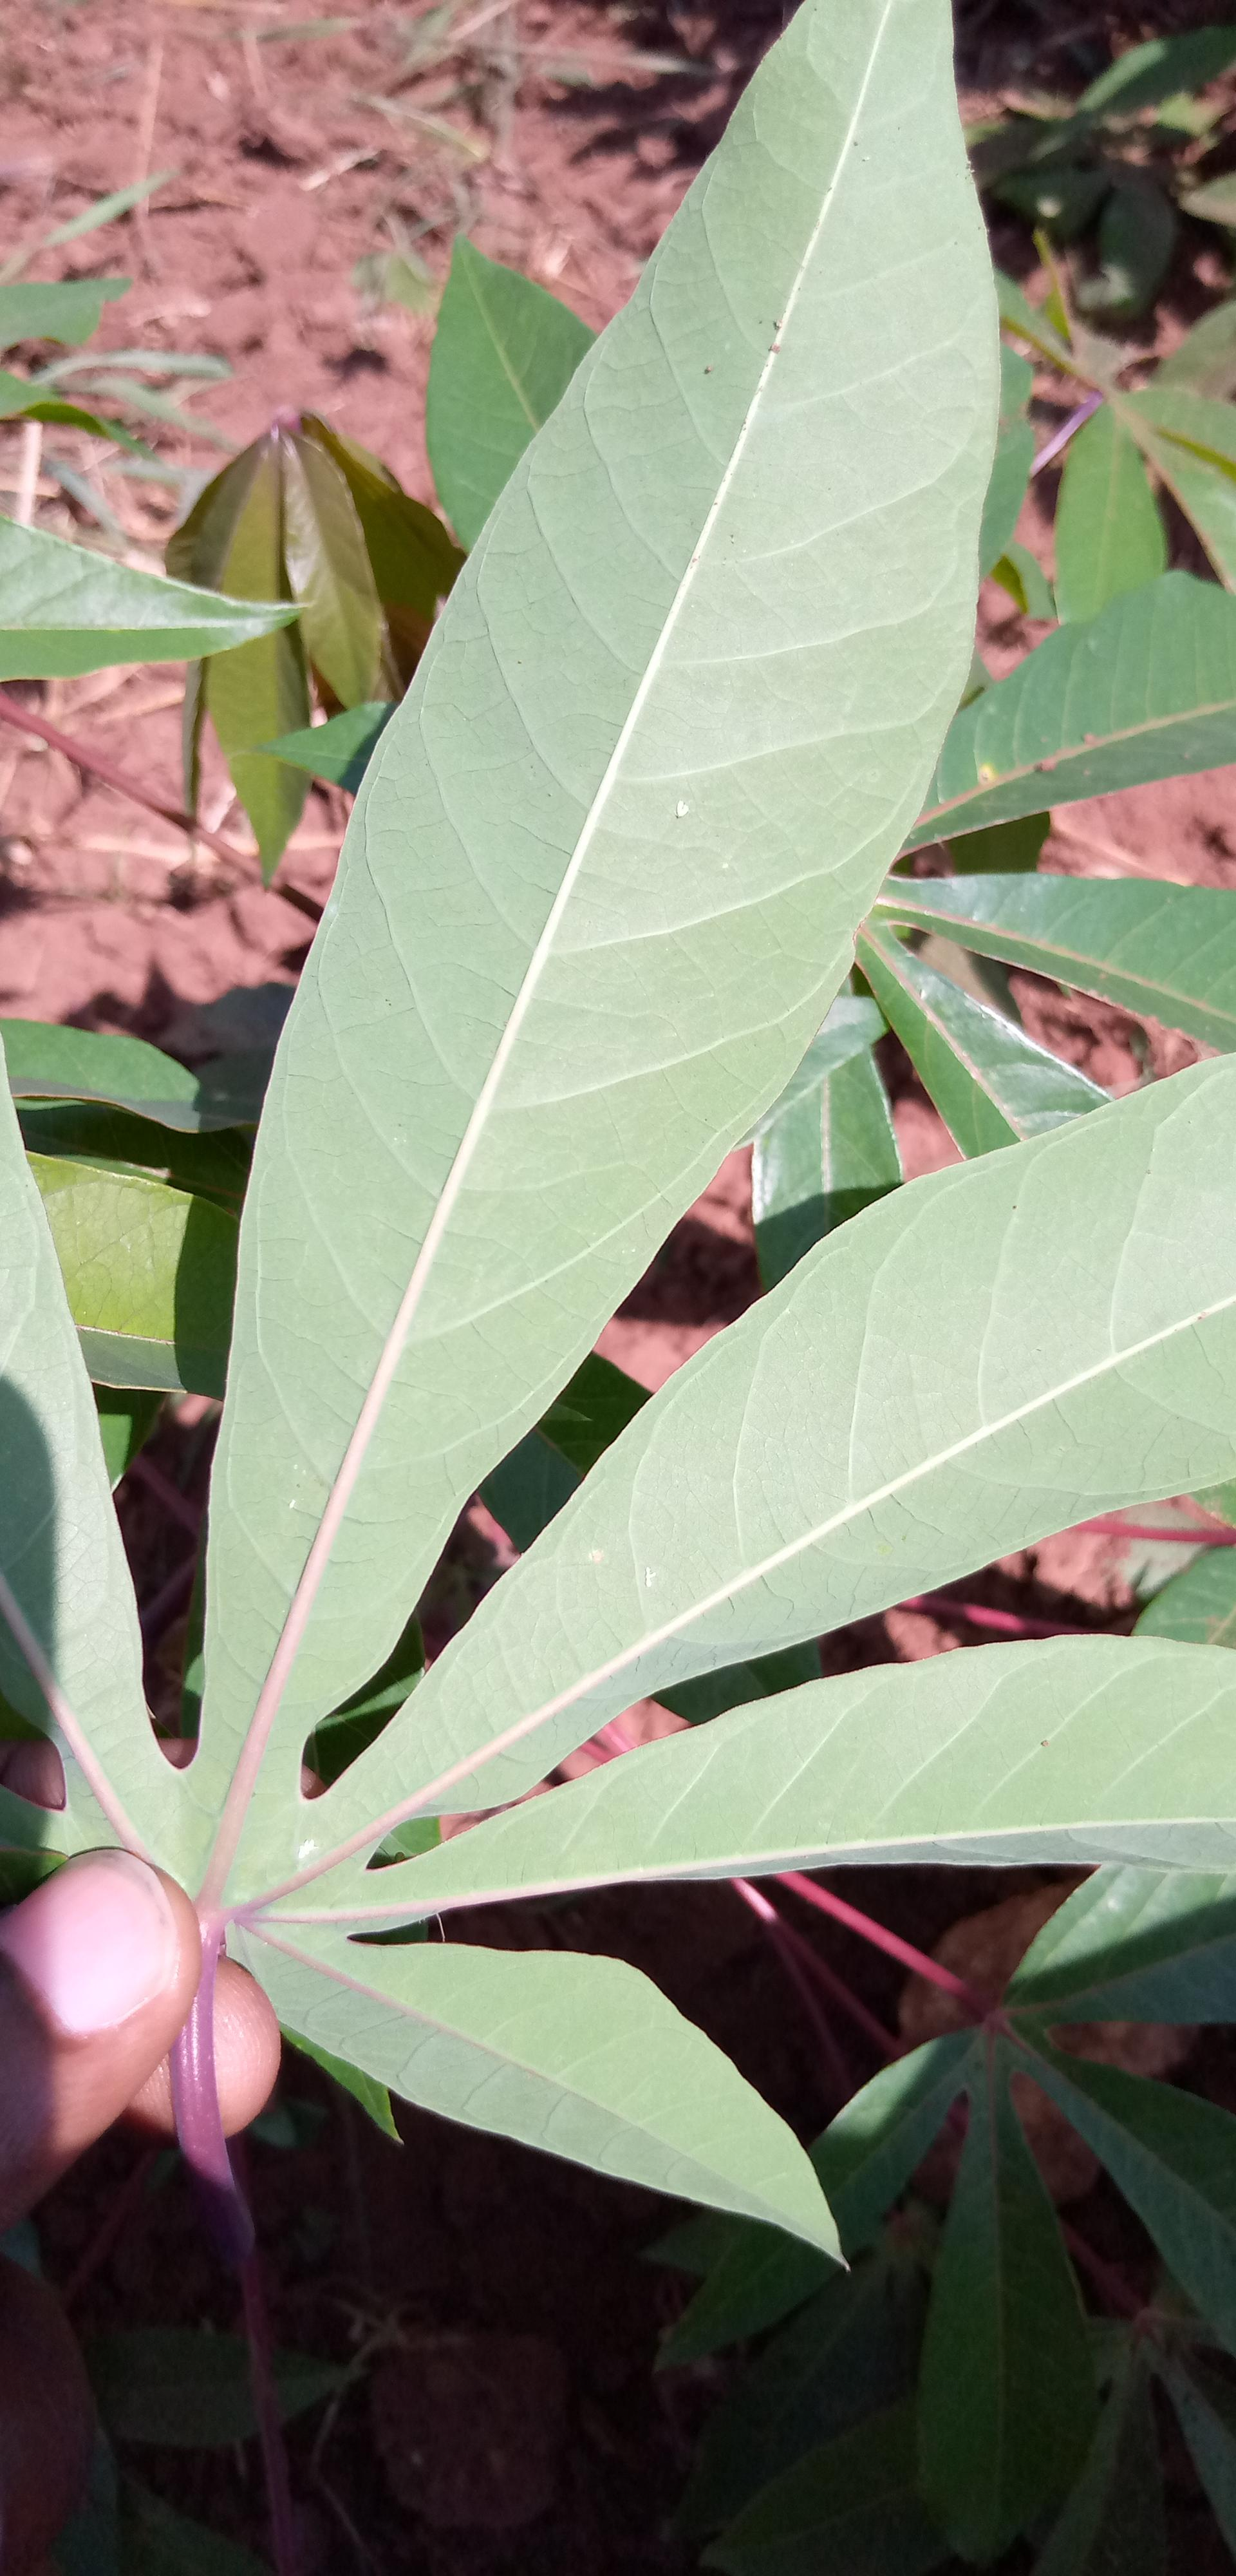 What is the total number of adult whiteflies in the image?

5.